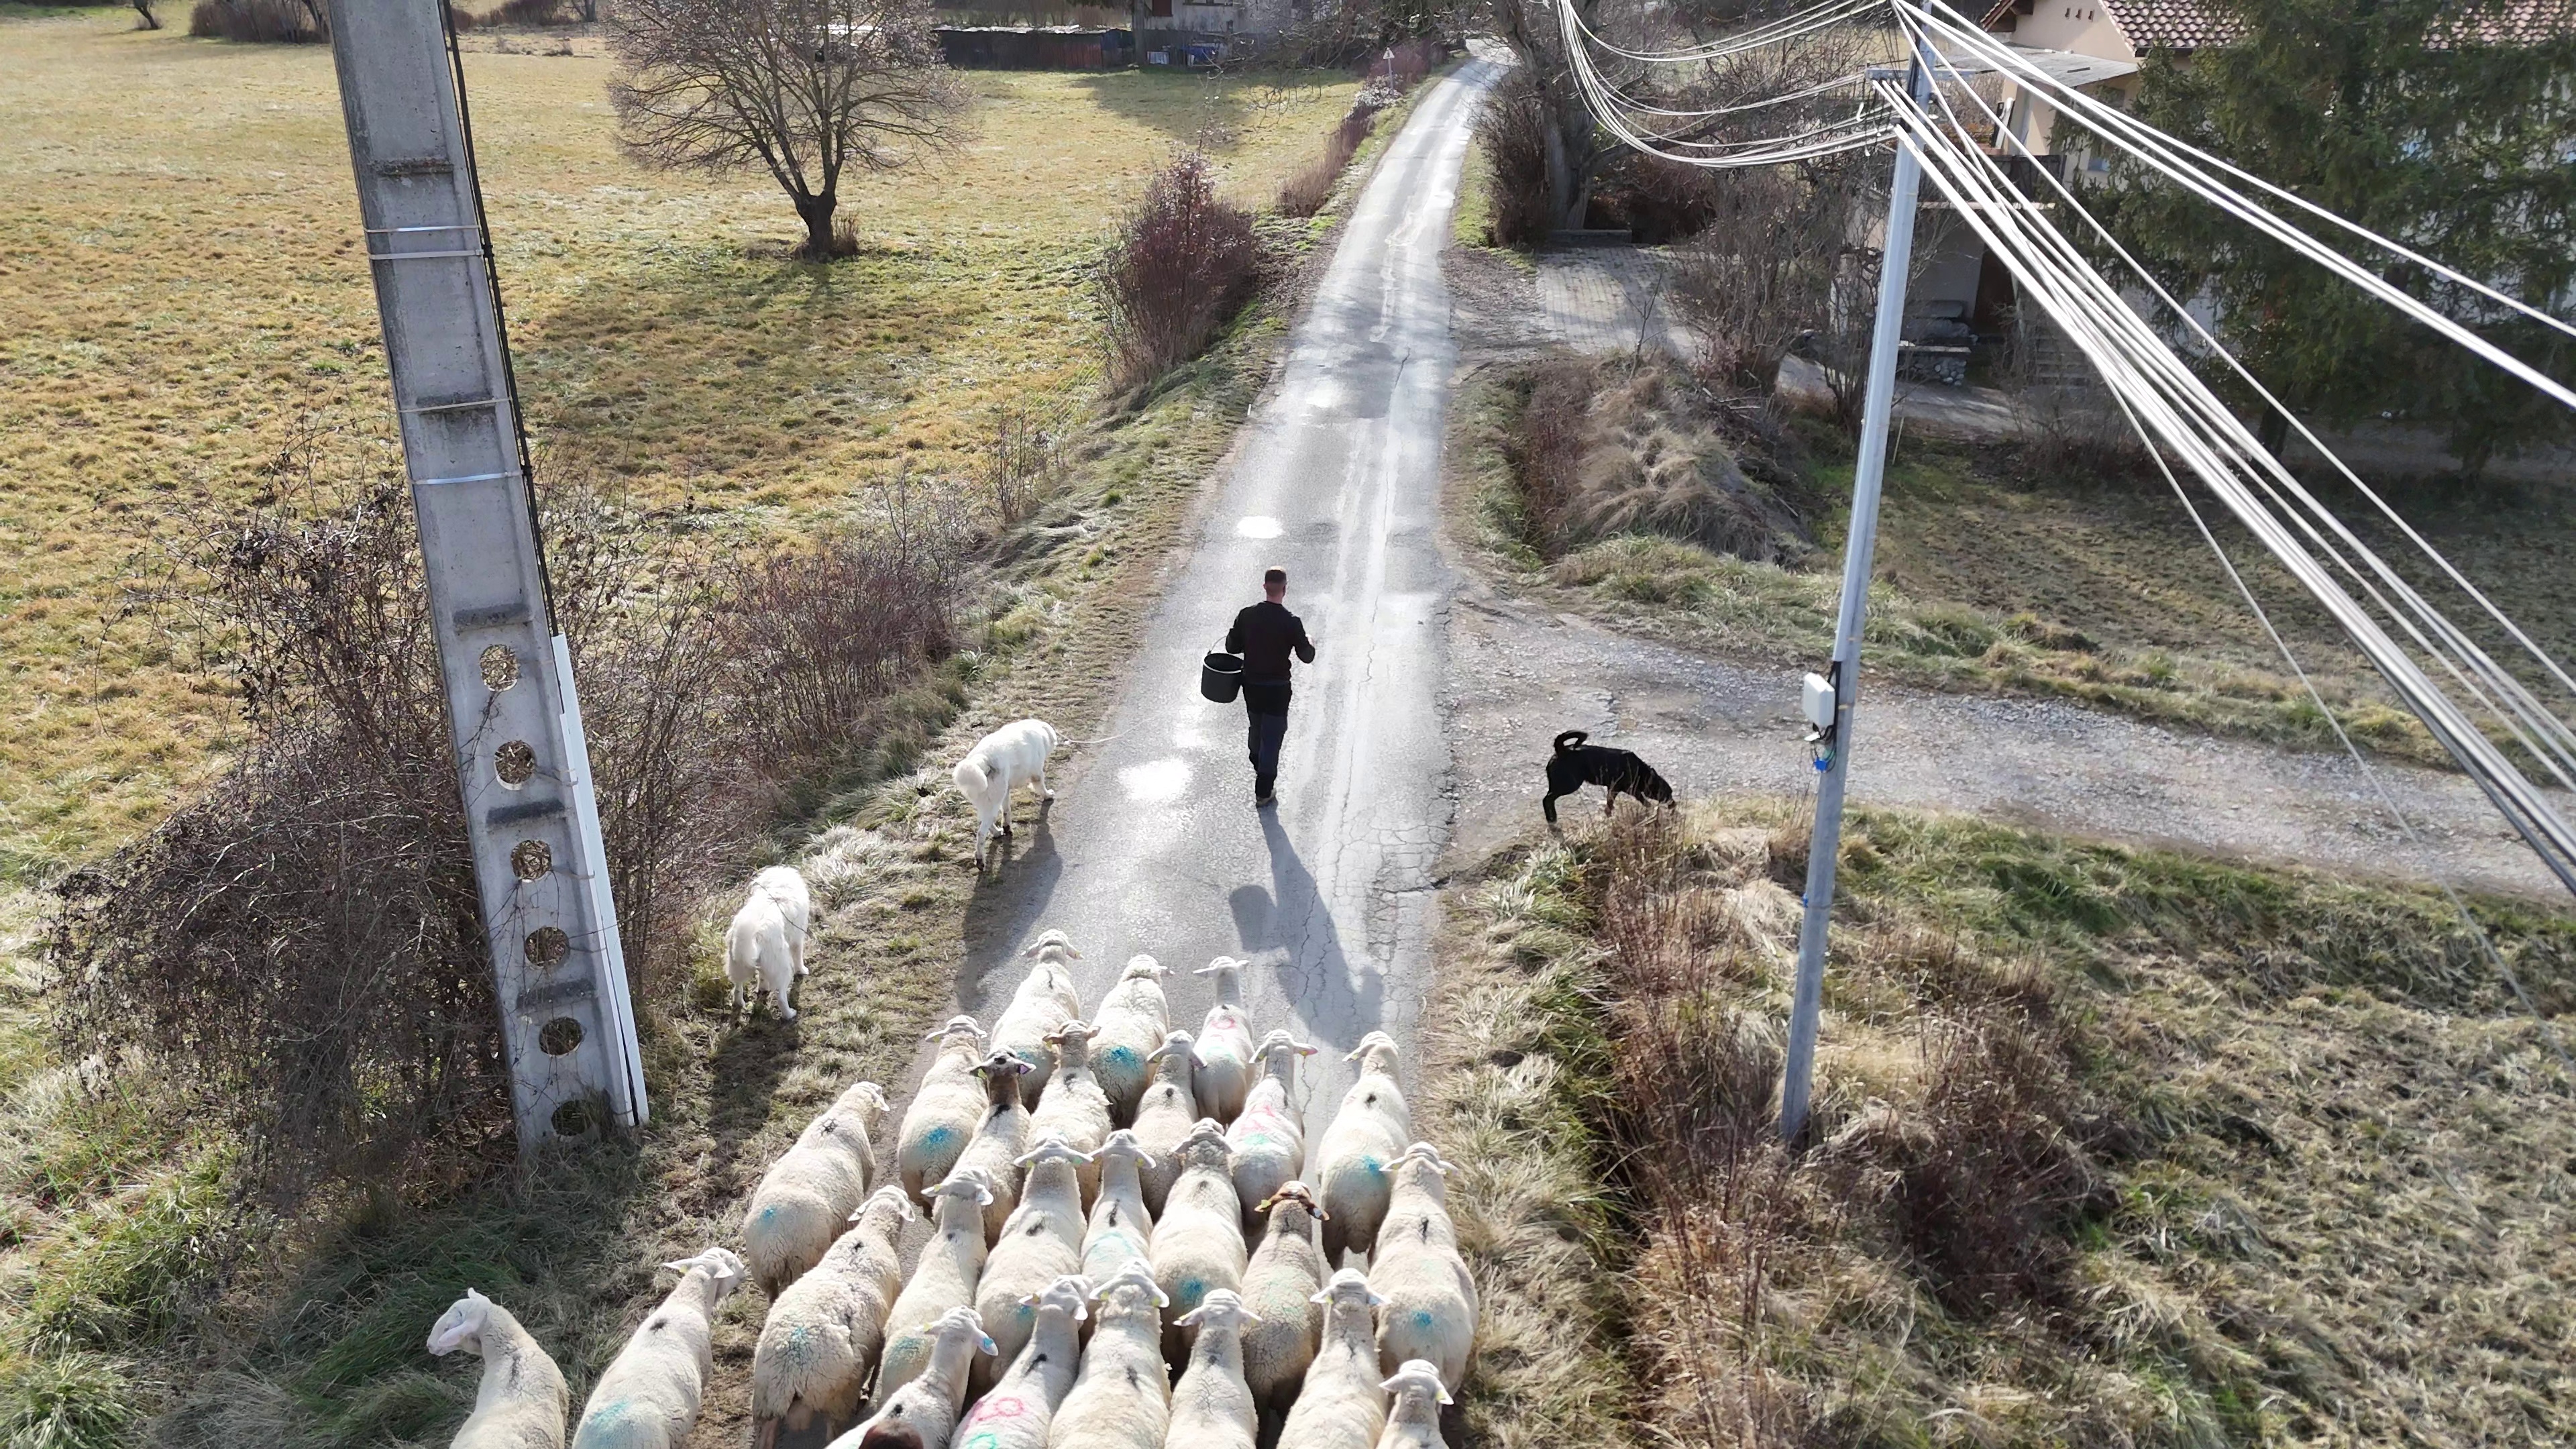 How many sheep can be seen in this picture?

25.